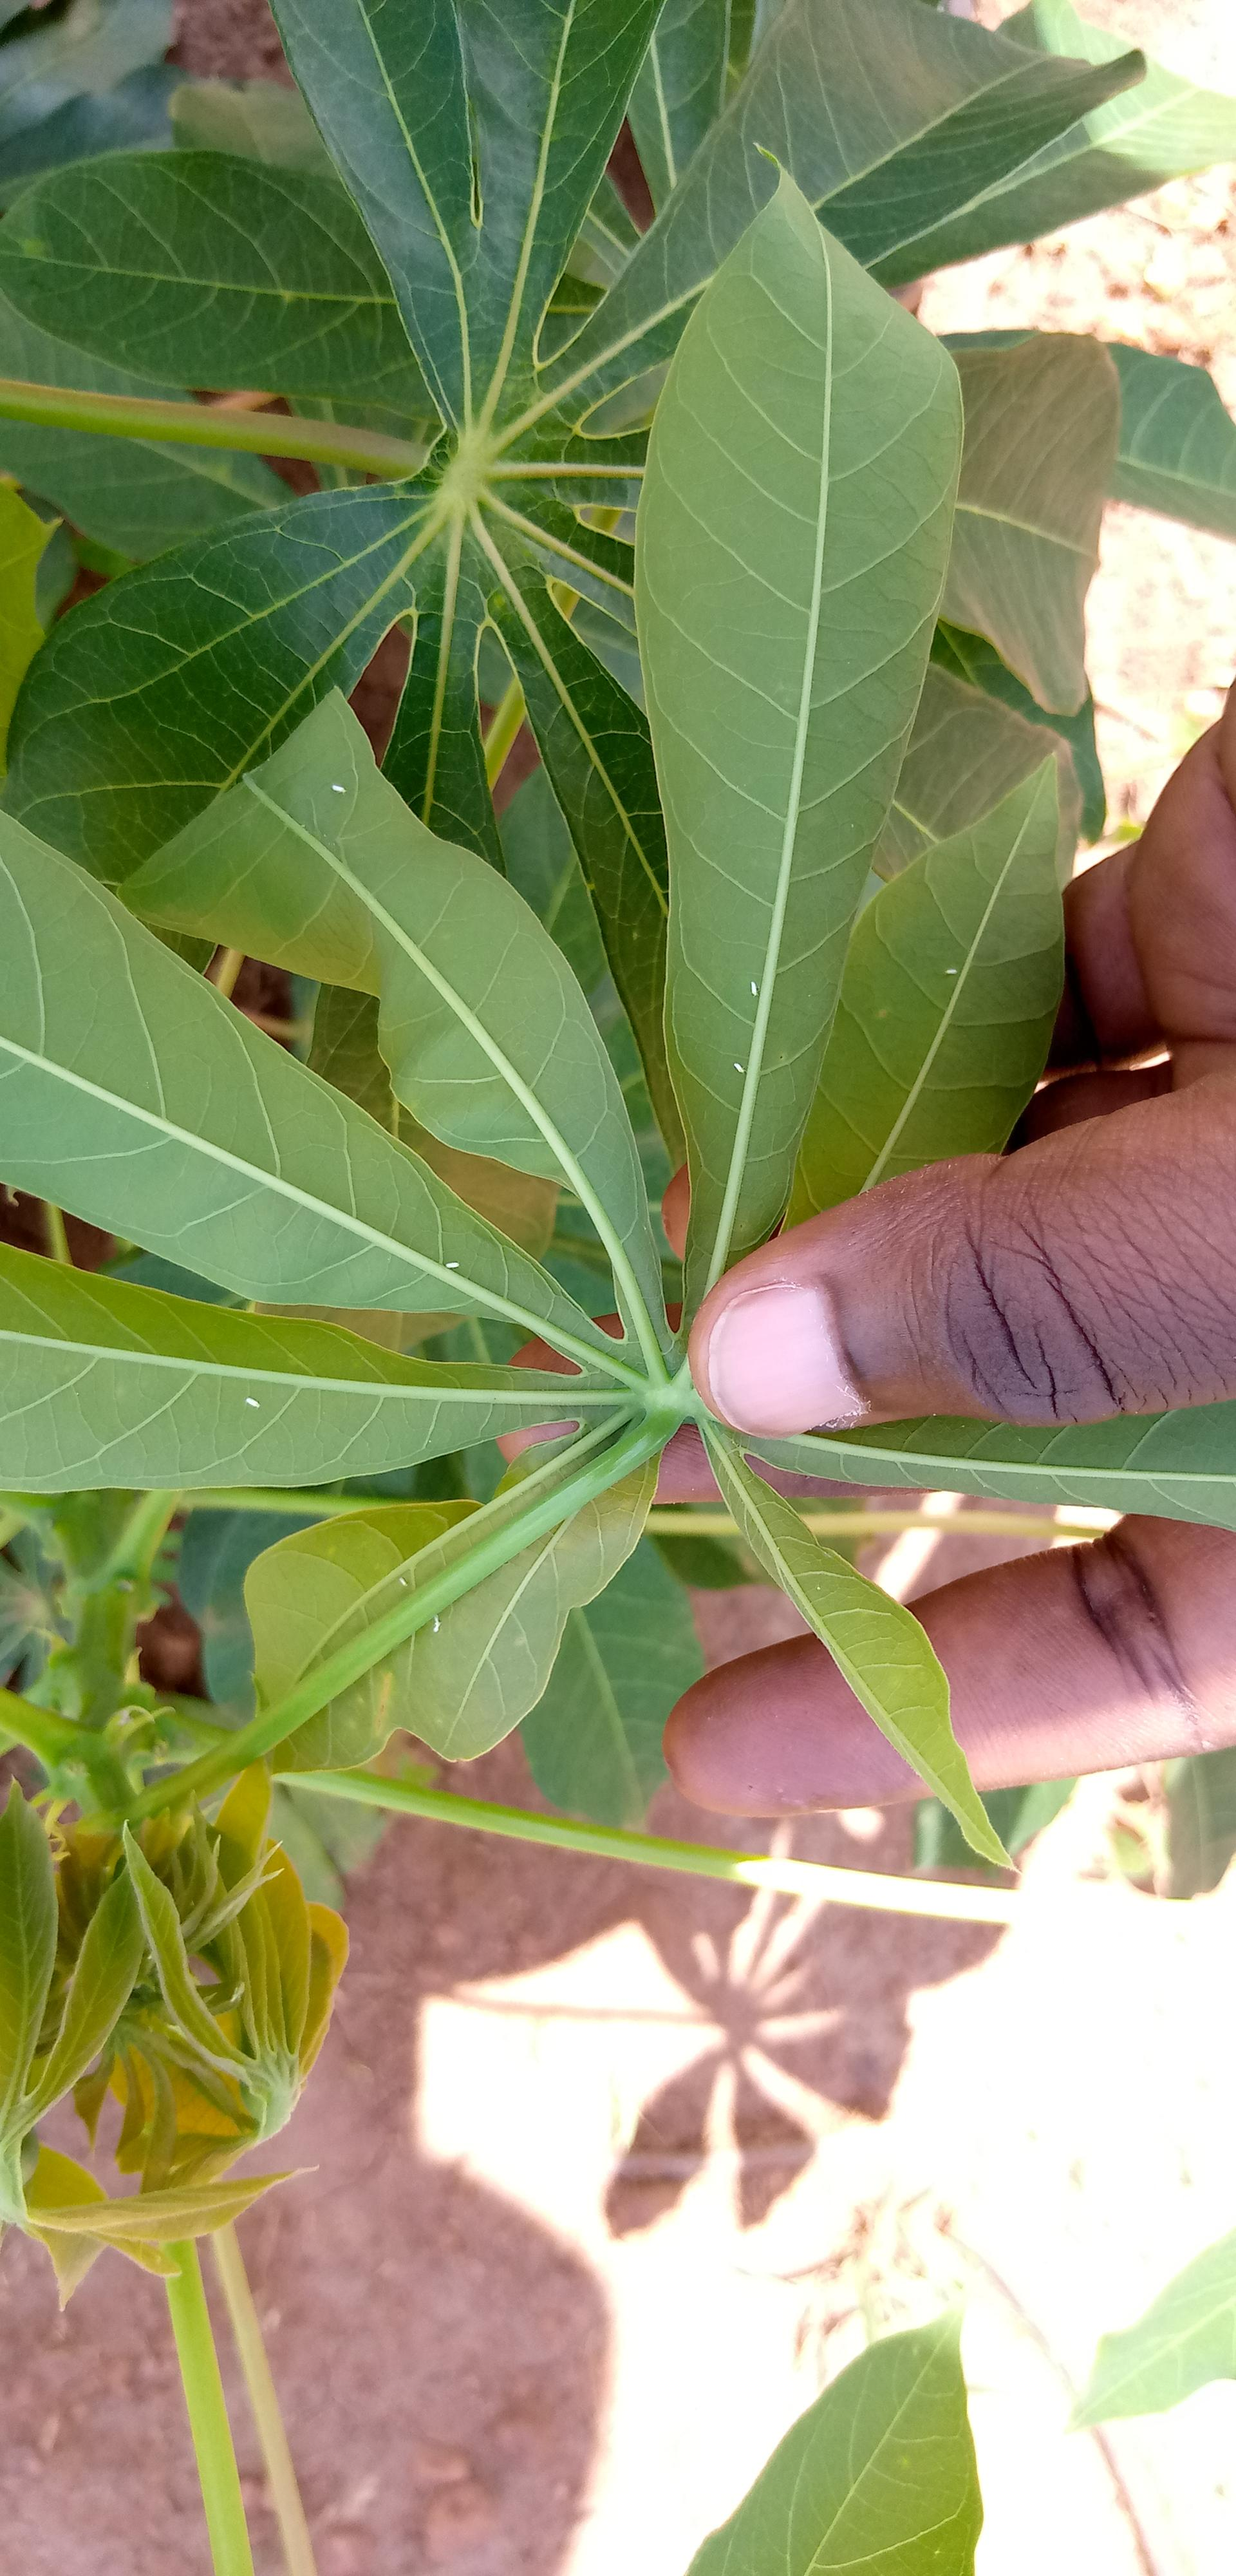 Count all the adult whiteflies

8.